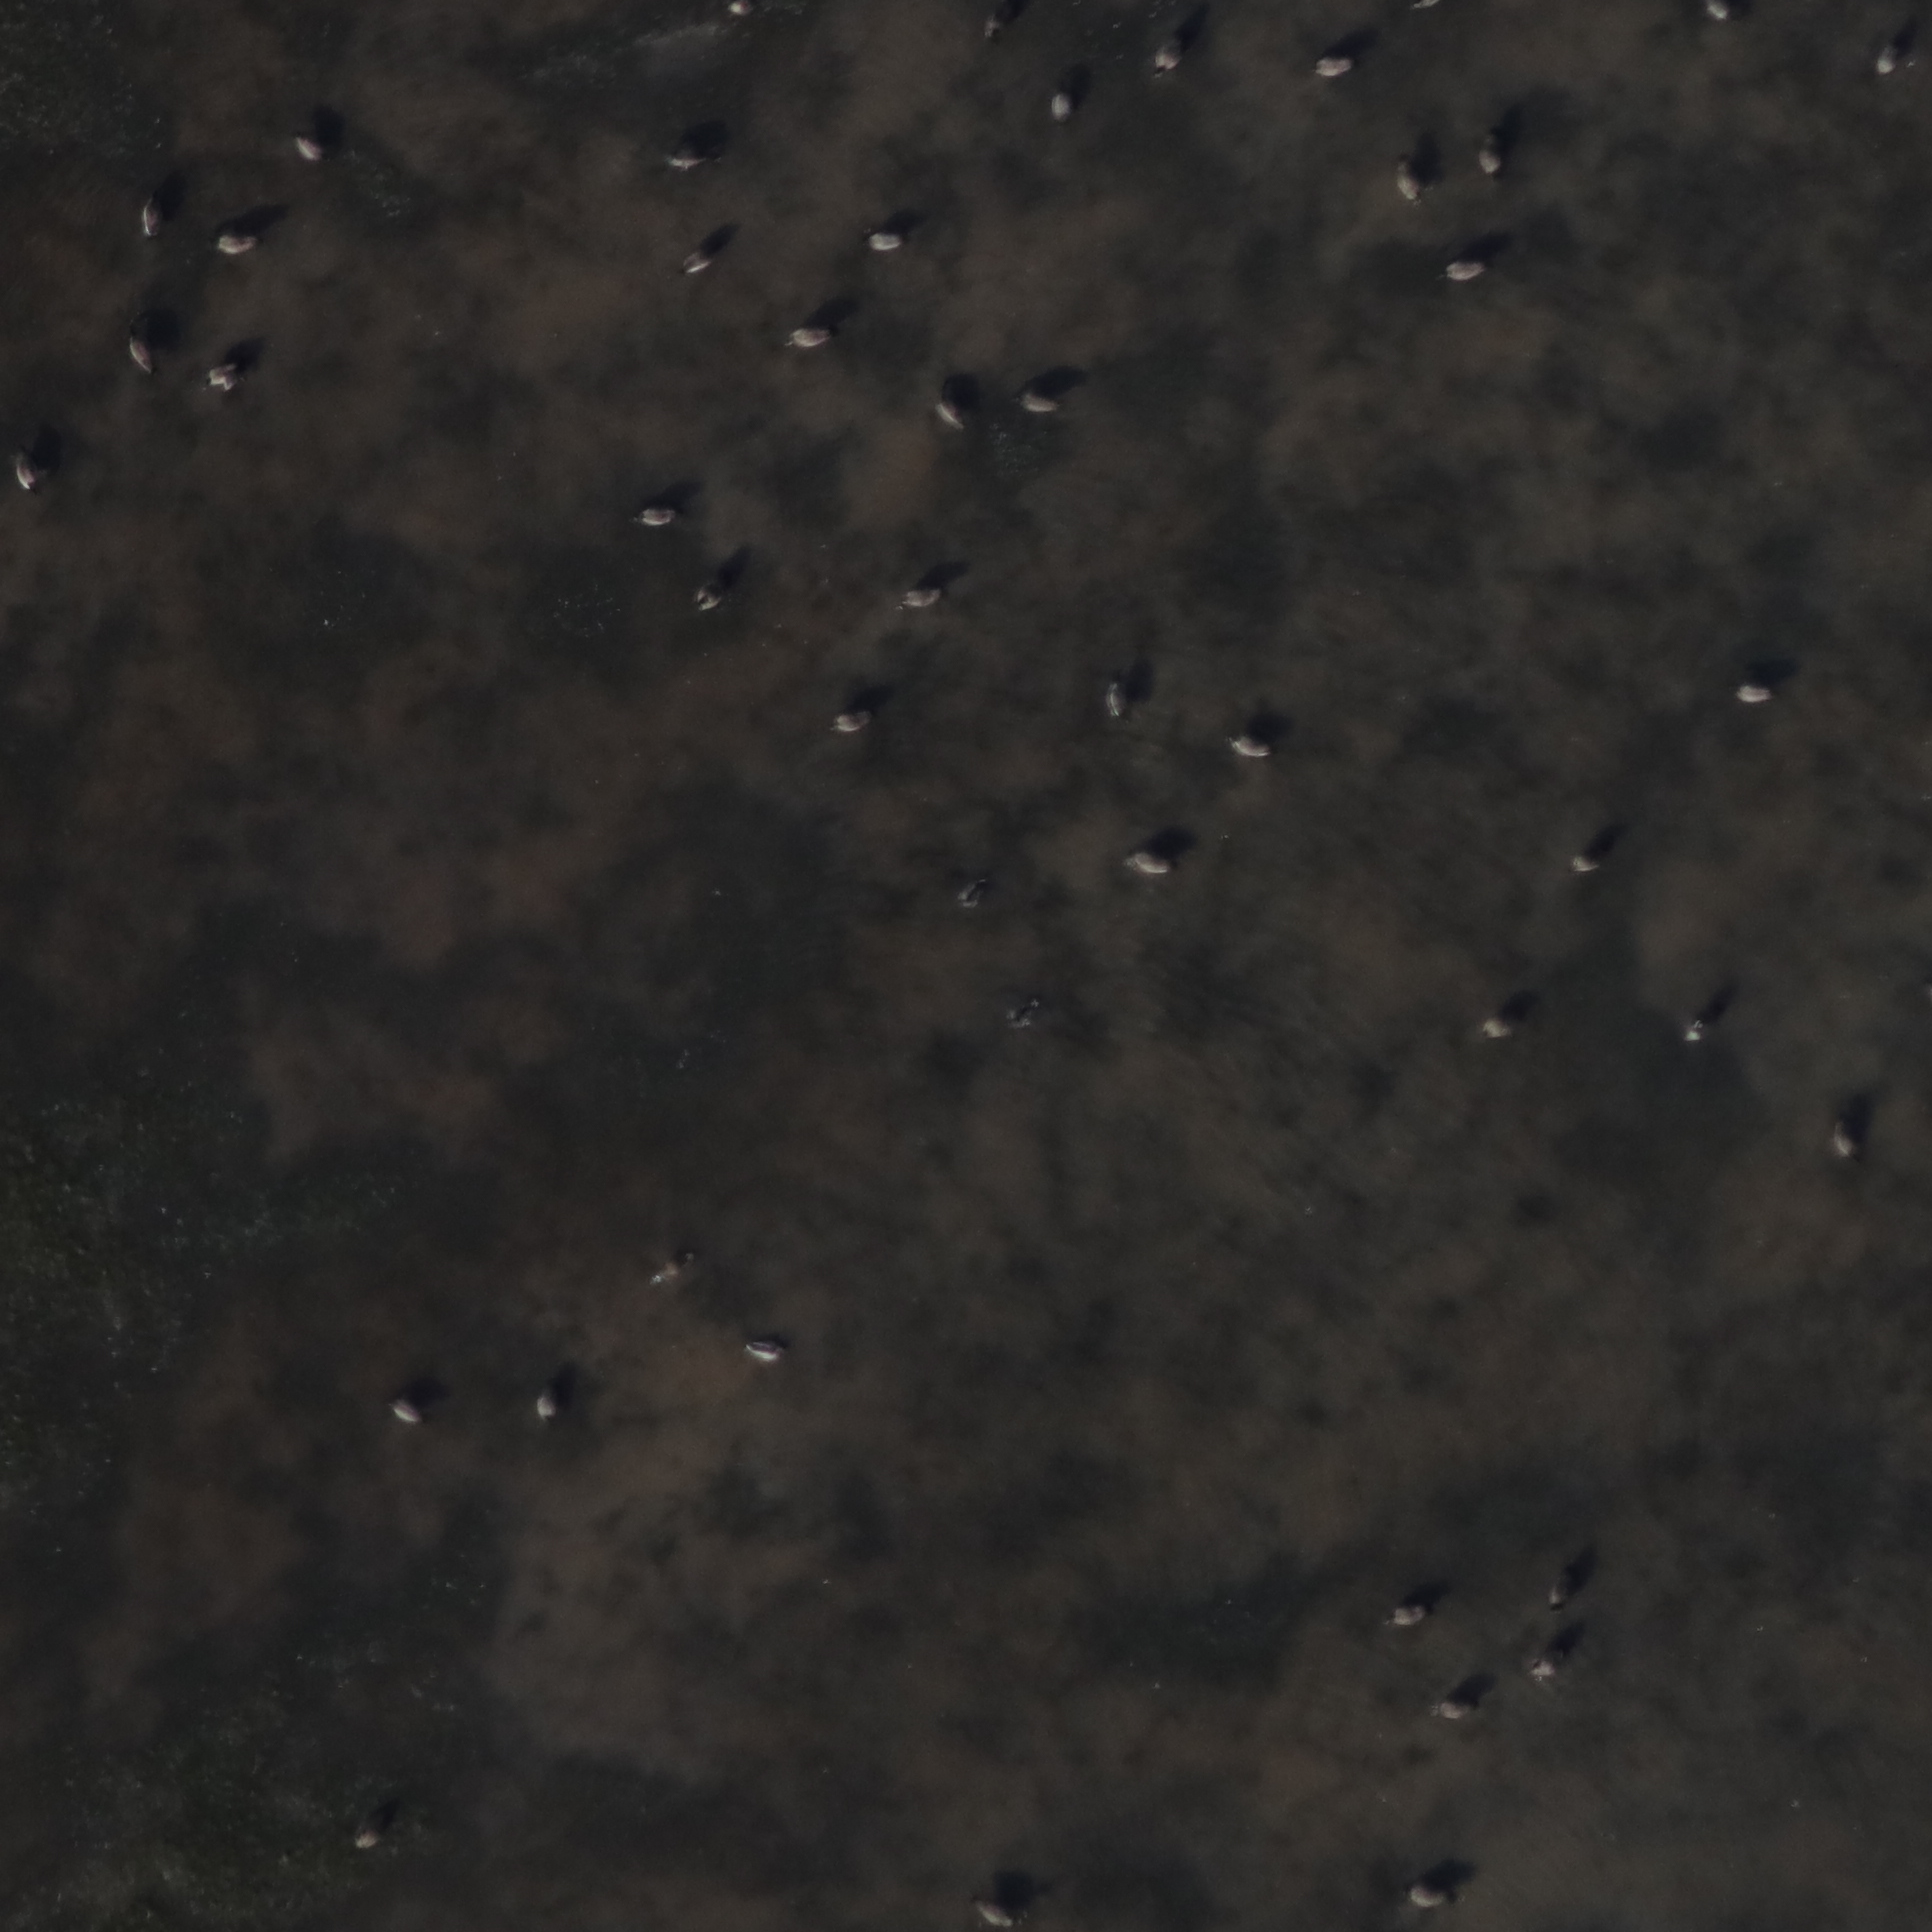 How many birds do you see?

45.